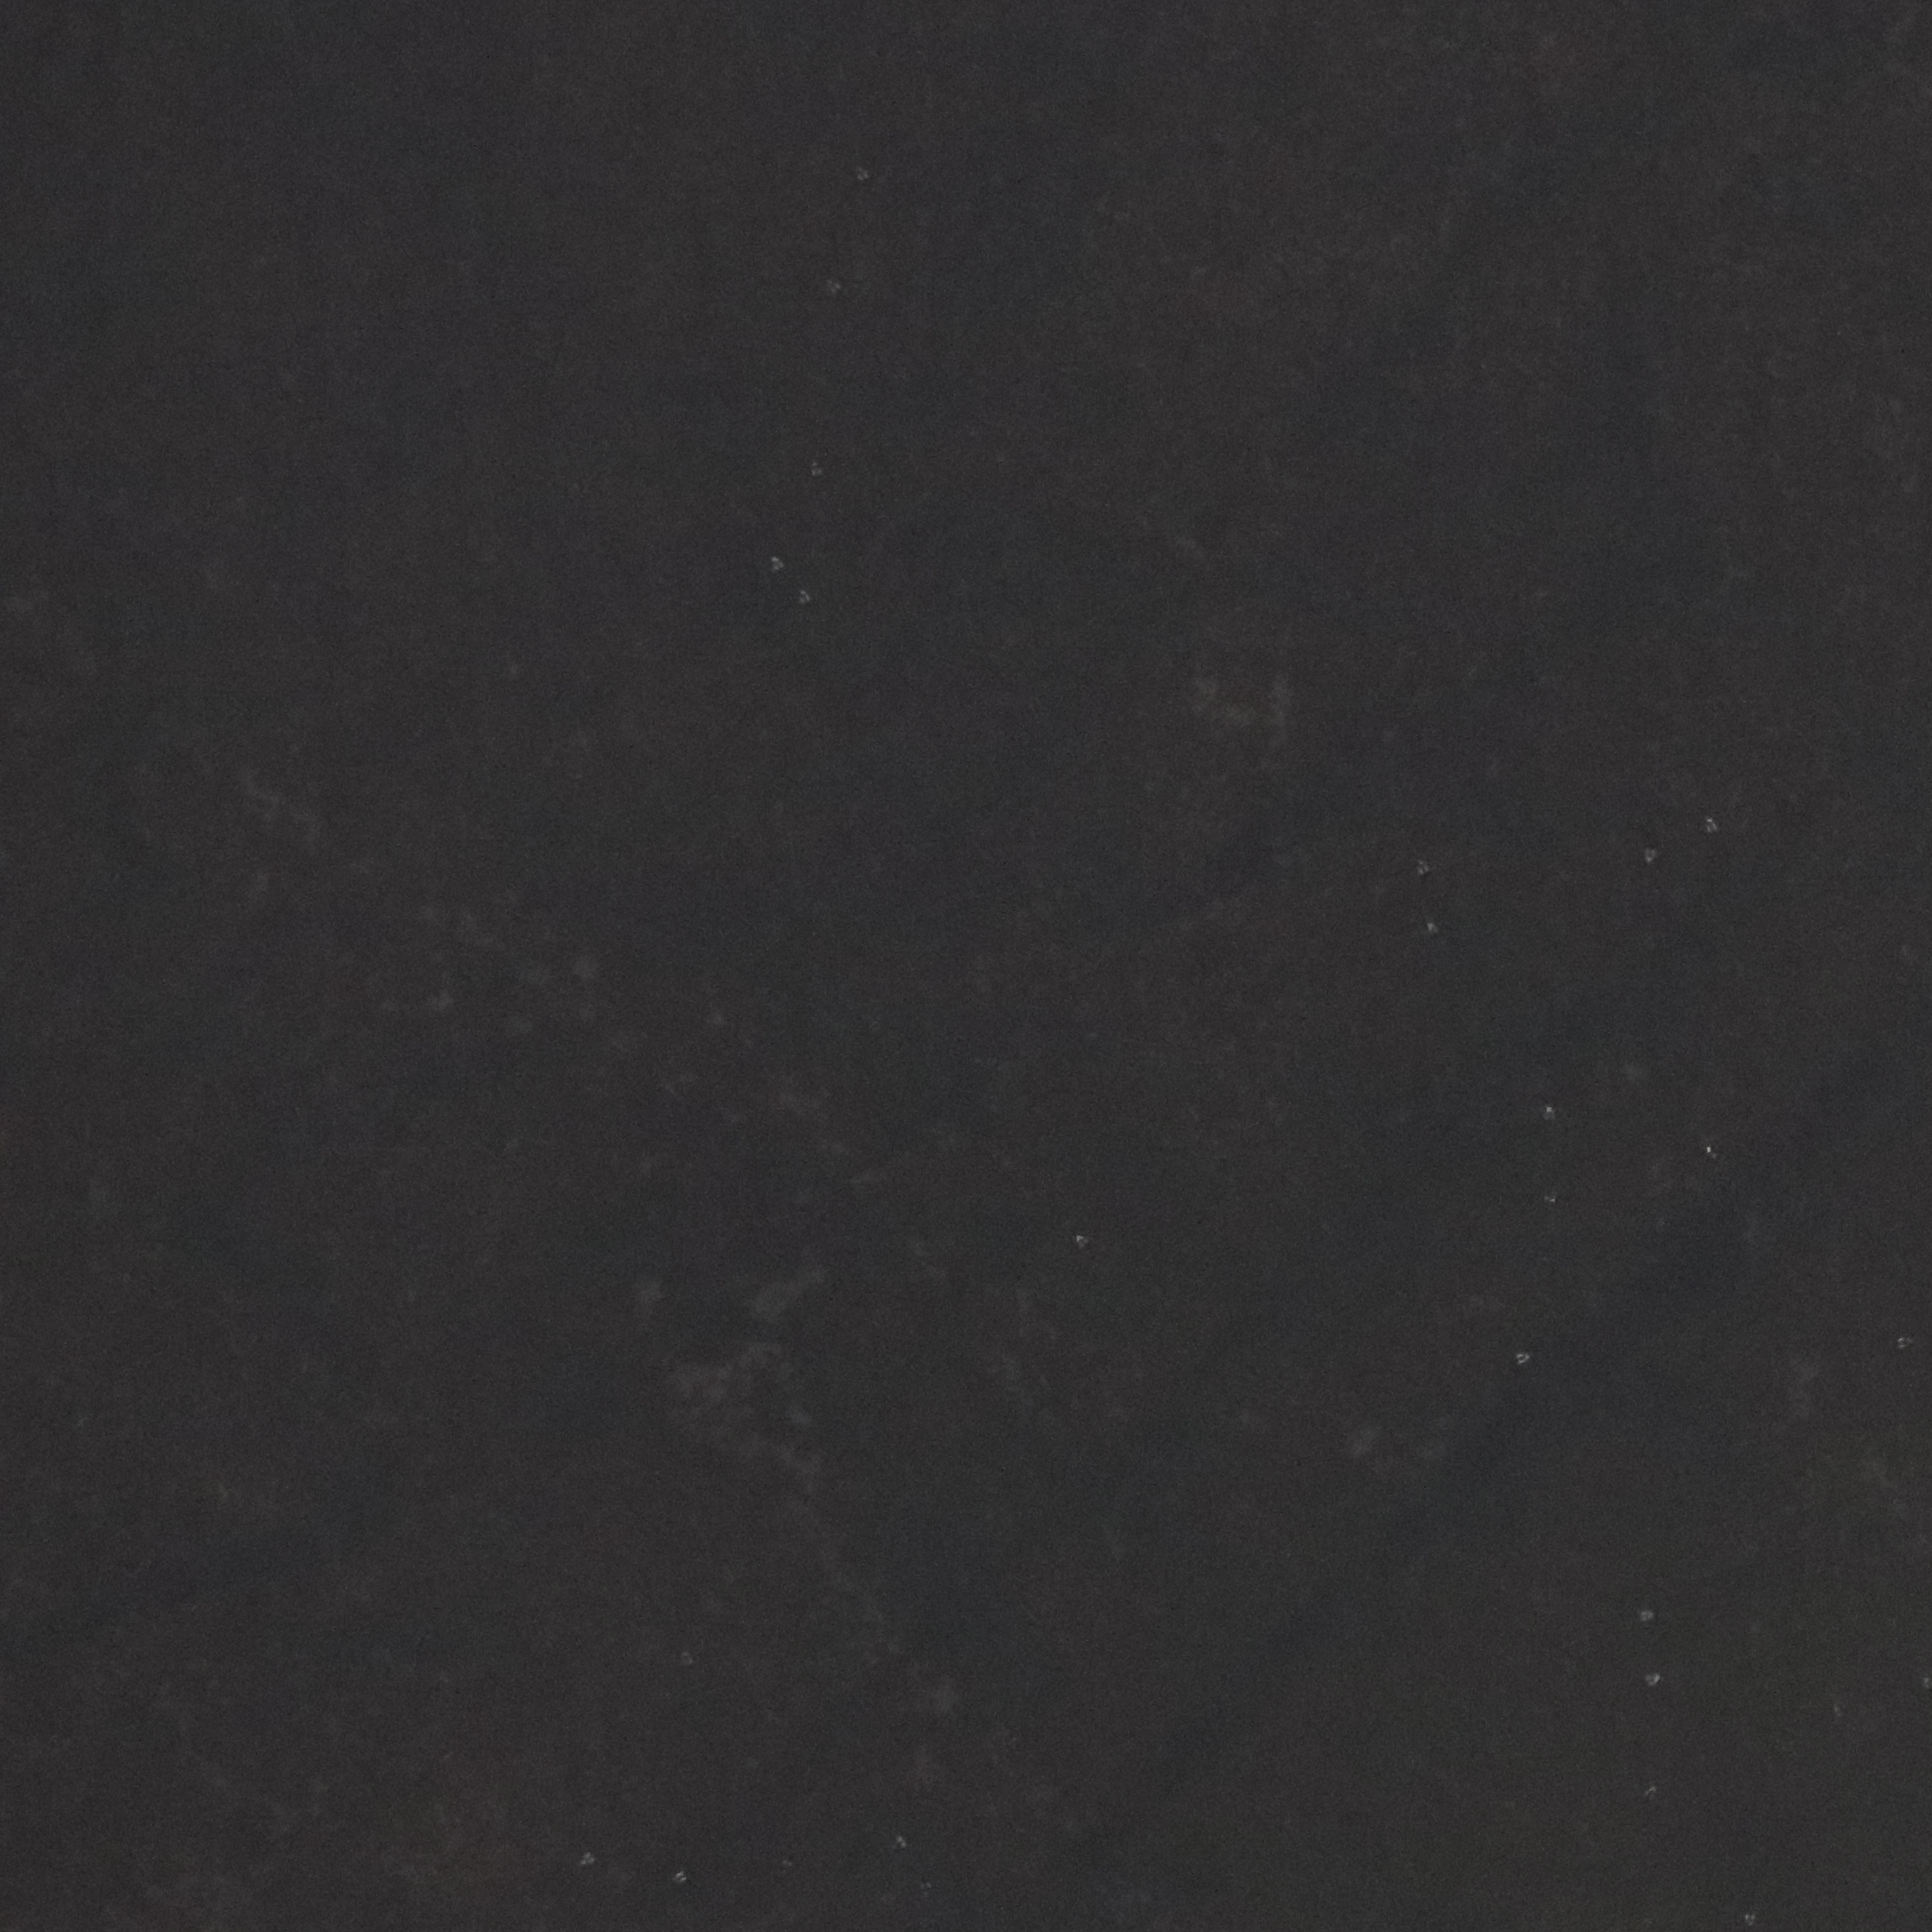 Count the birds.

26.